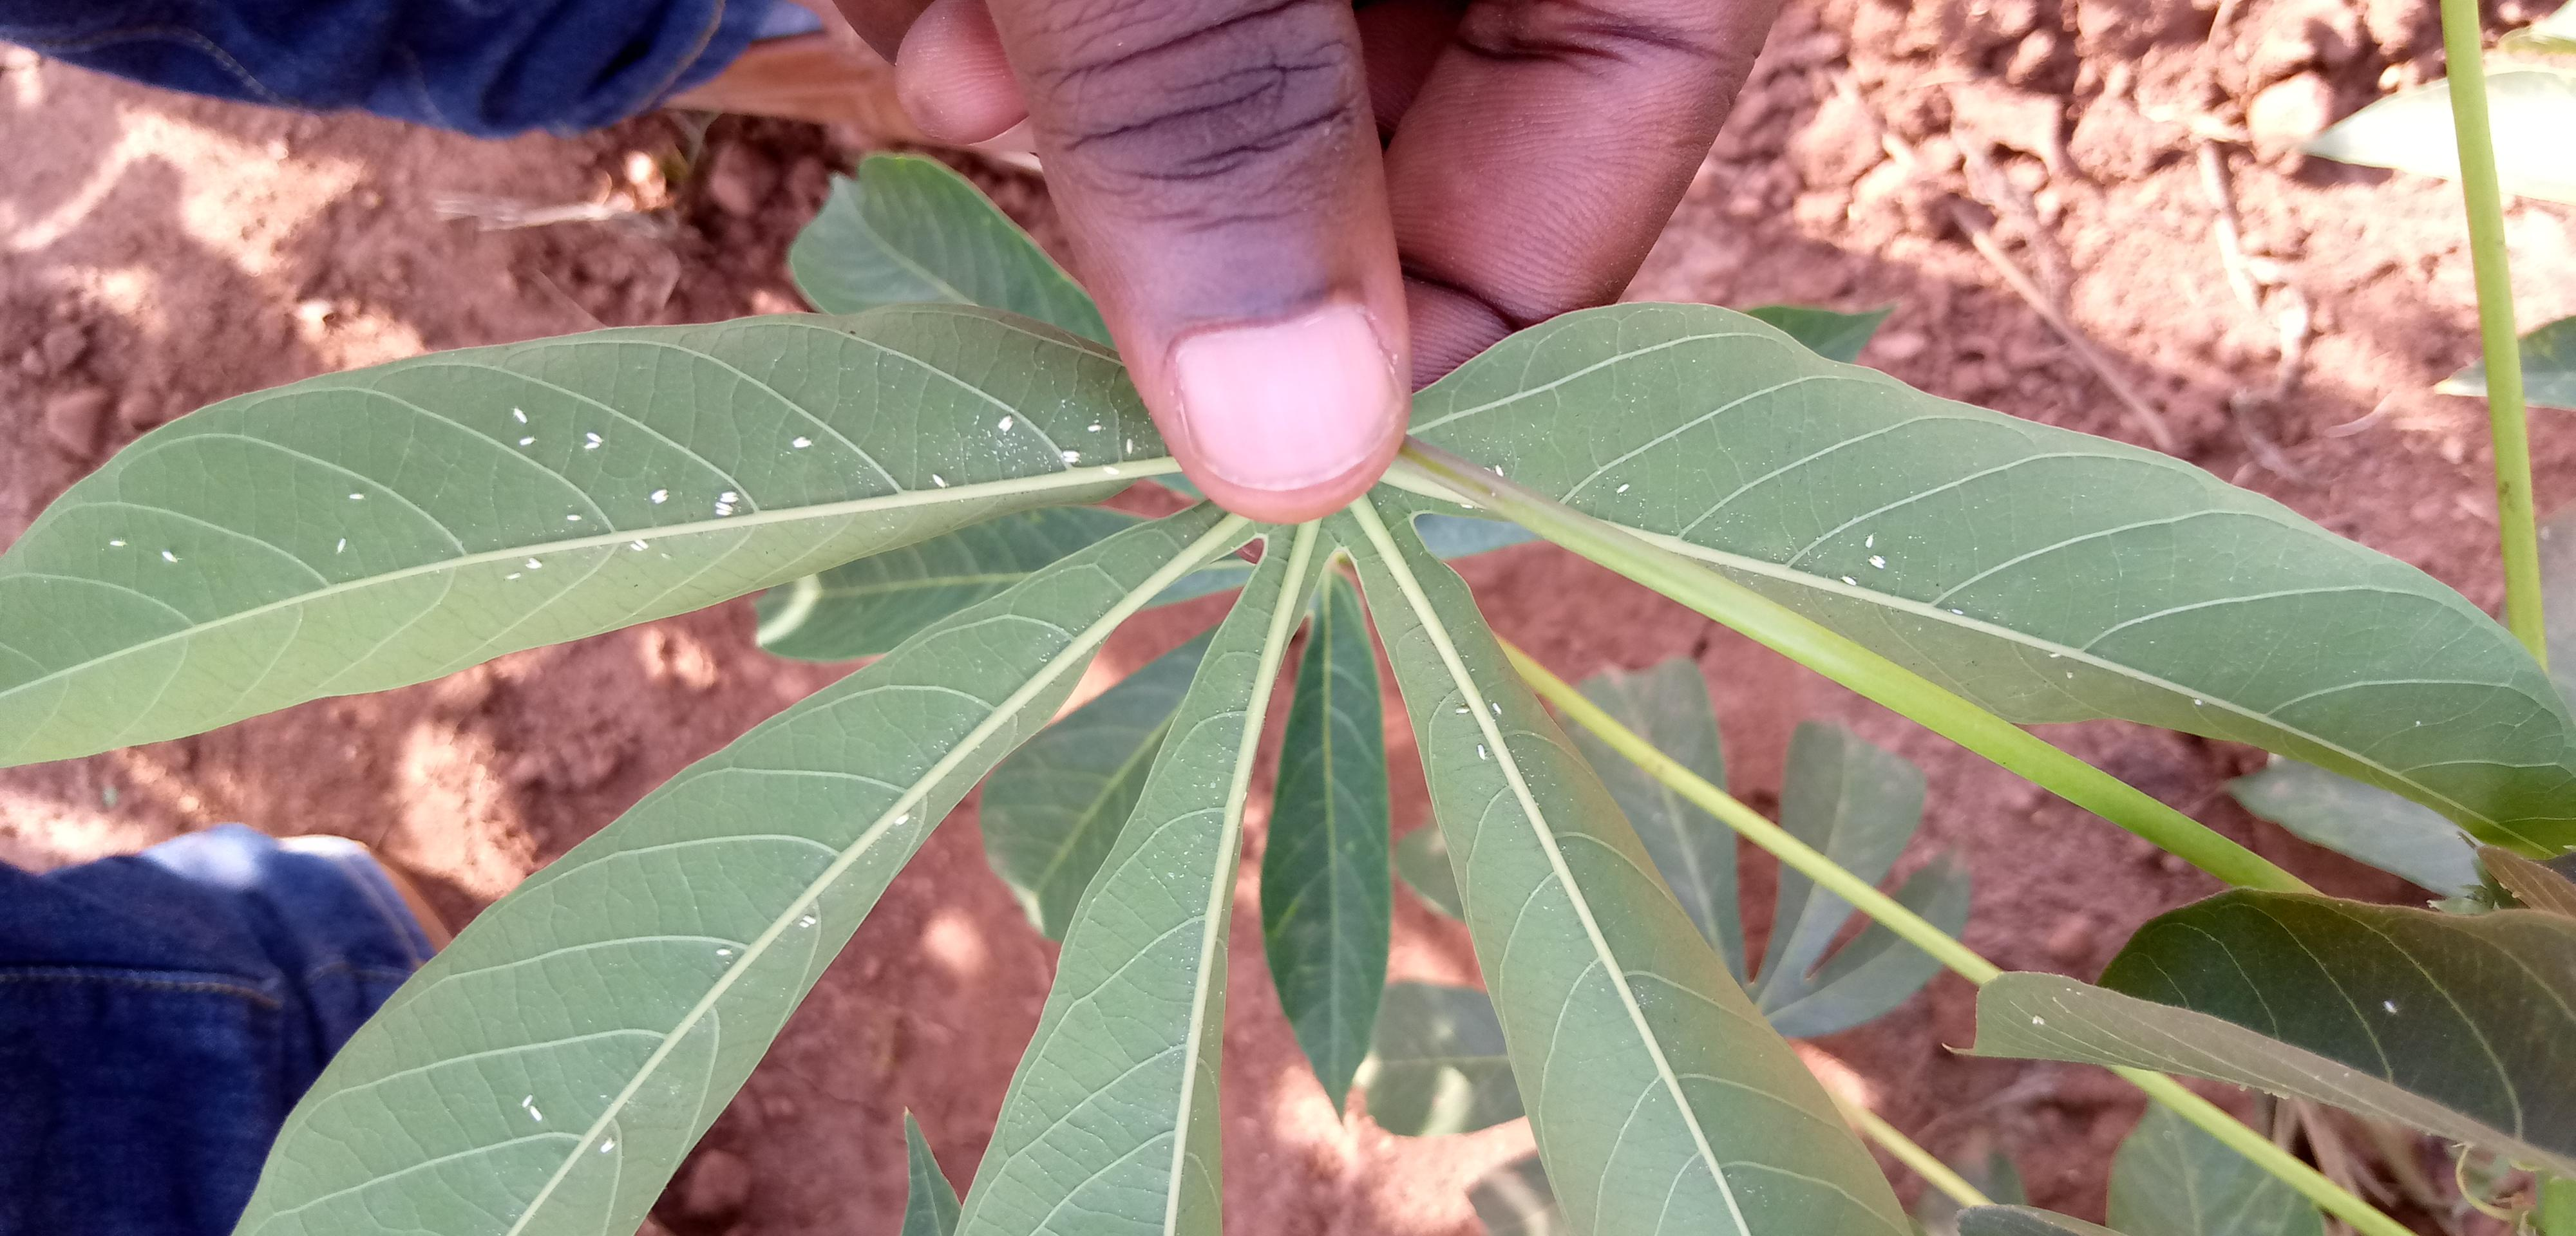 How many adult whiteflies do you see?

41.